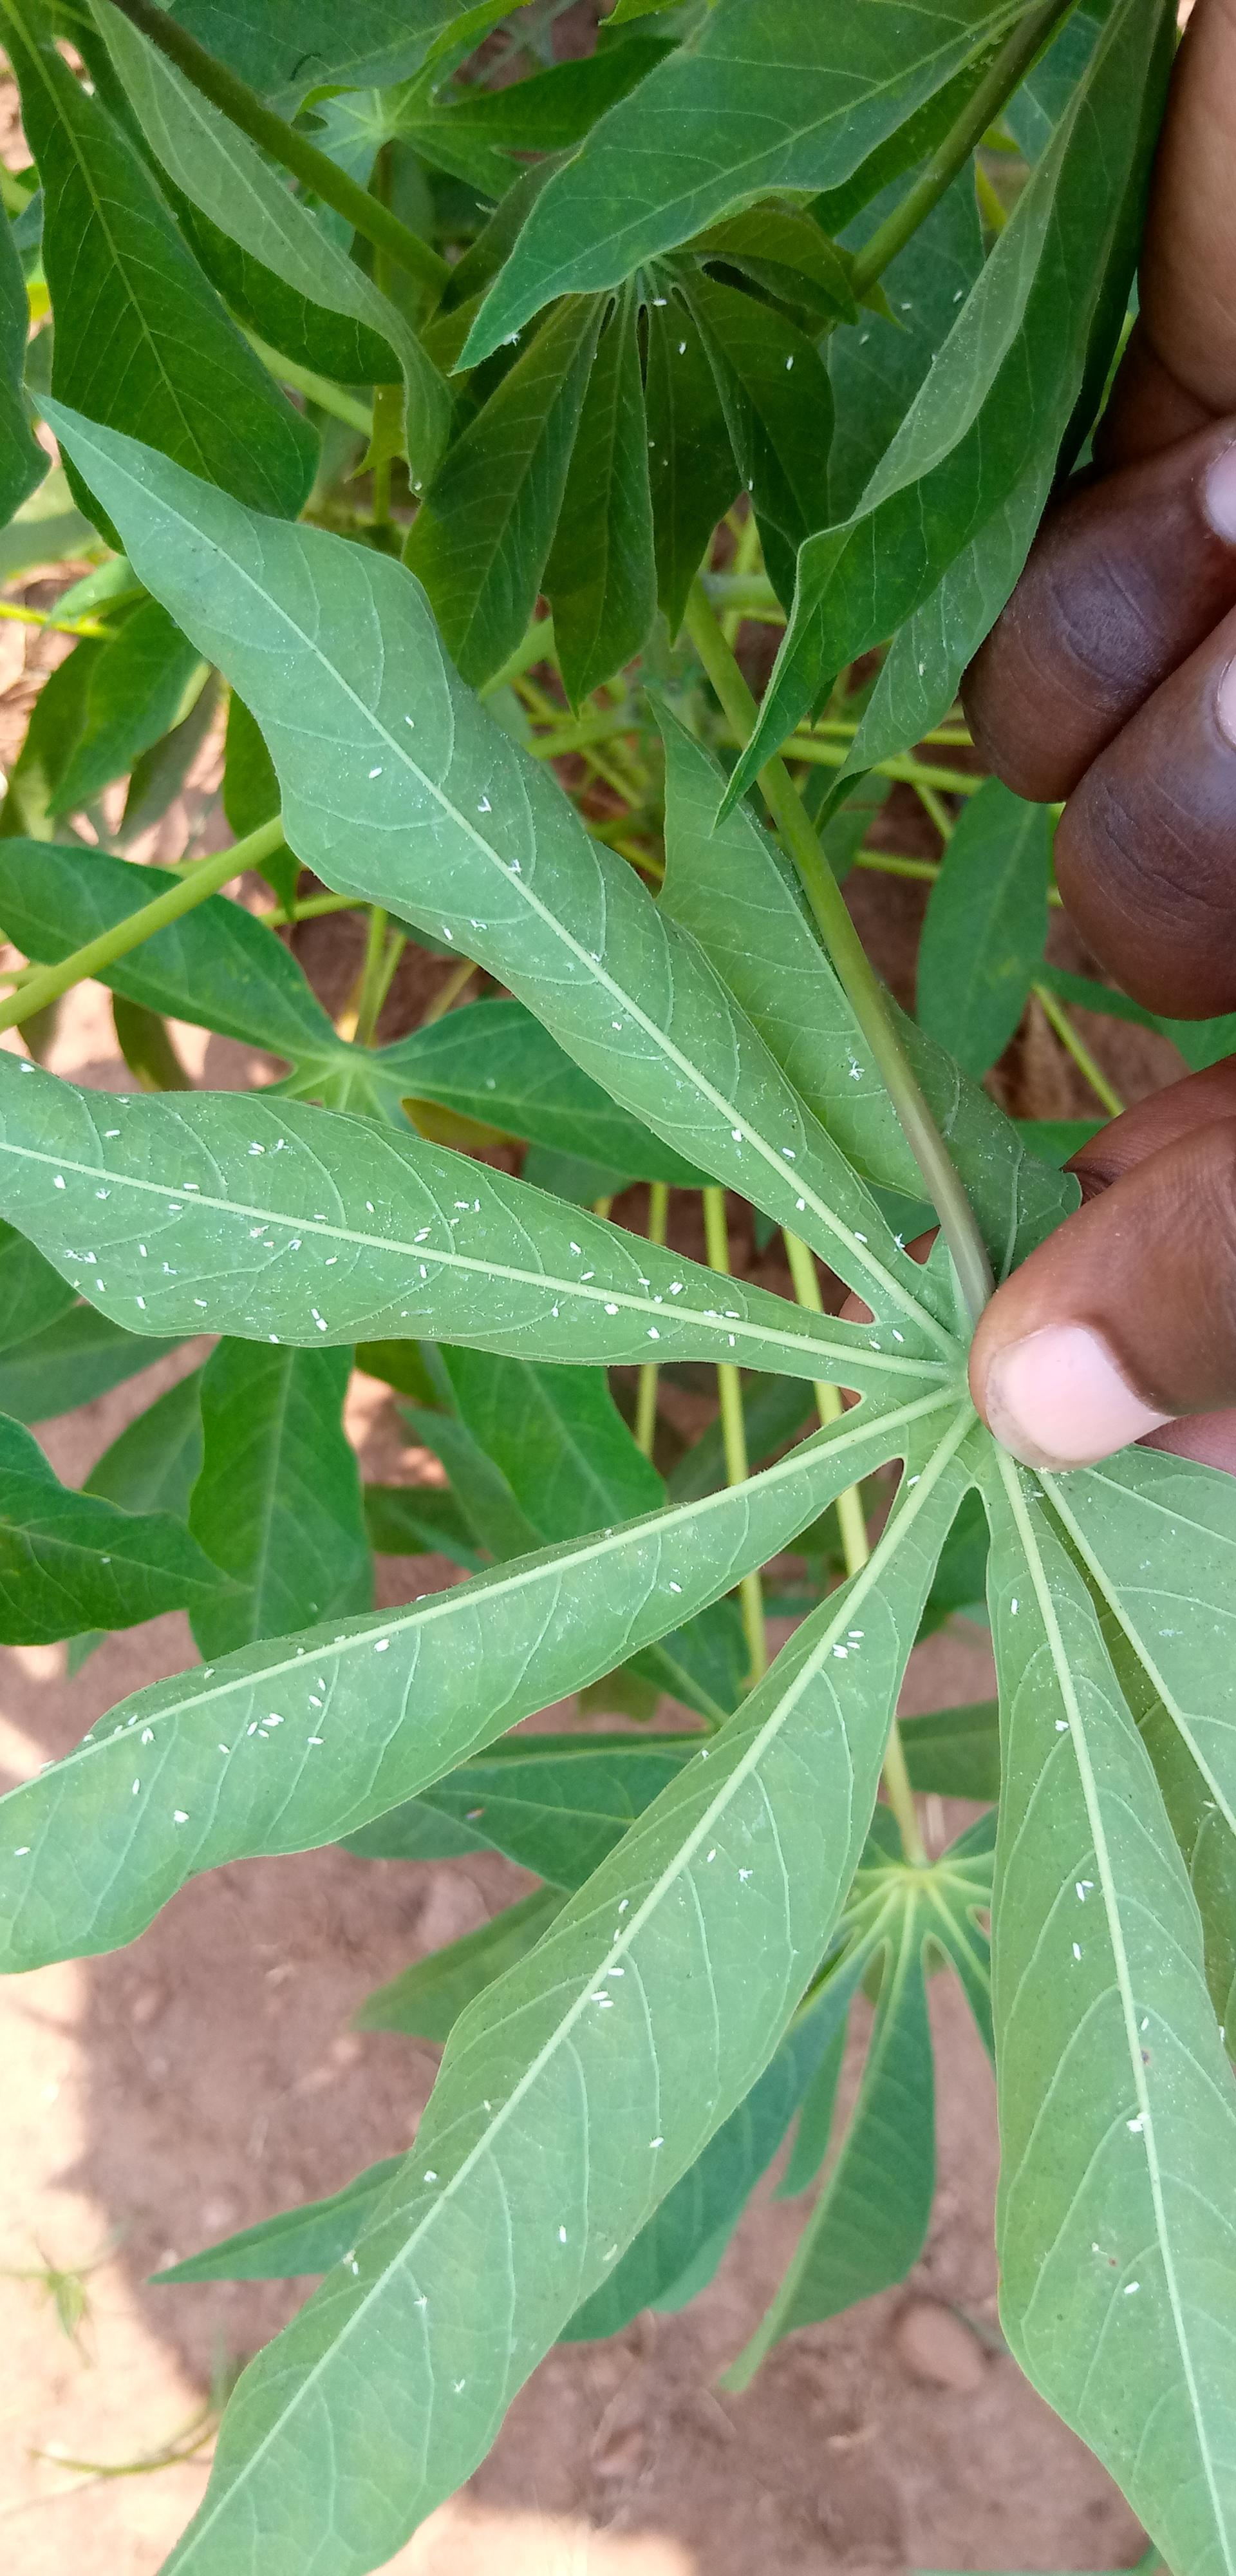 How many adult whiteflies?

123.